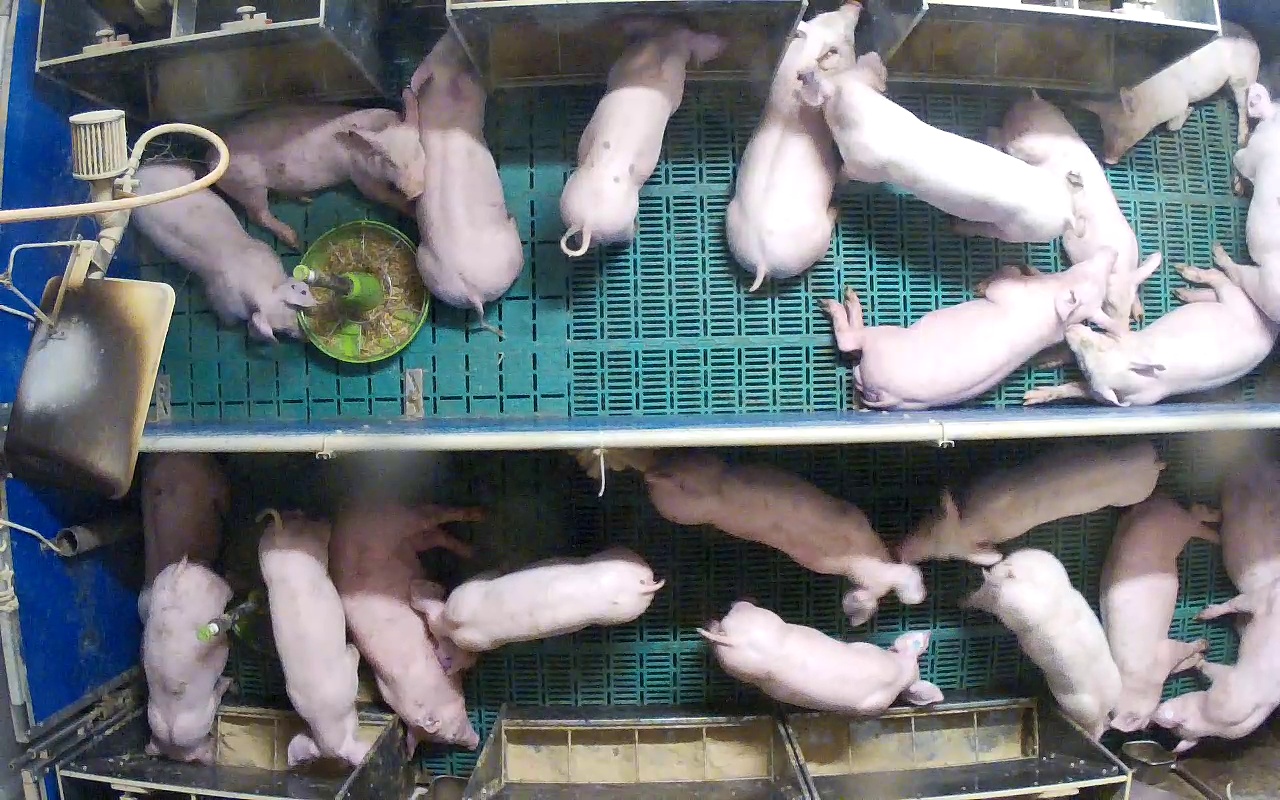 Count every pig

23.